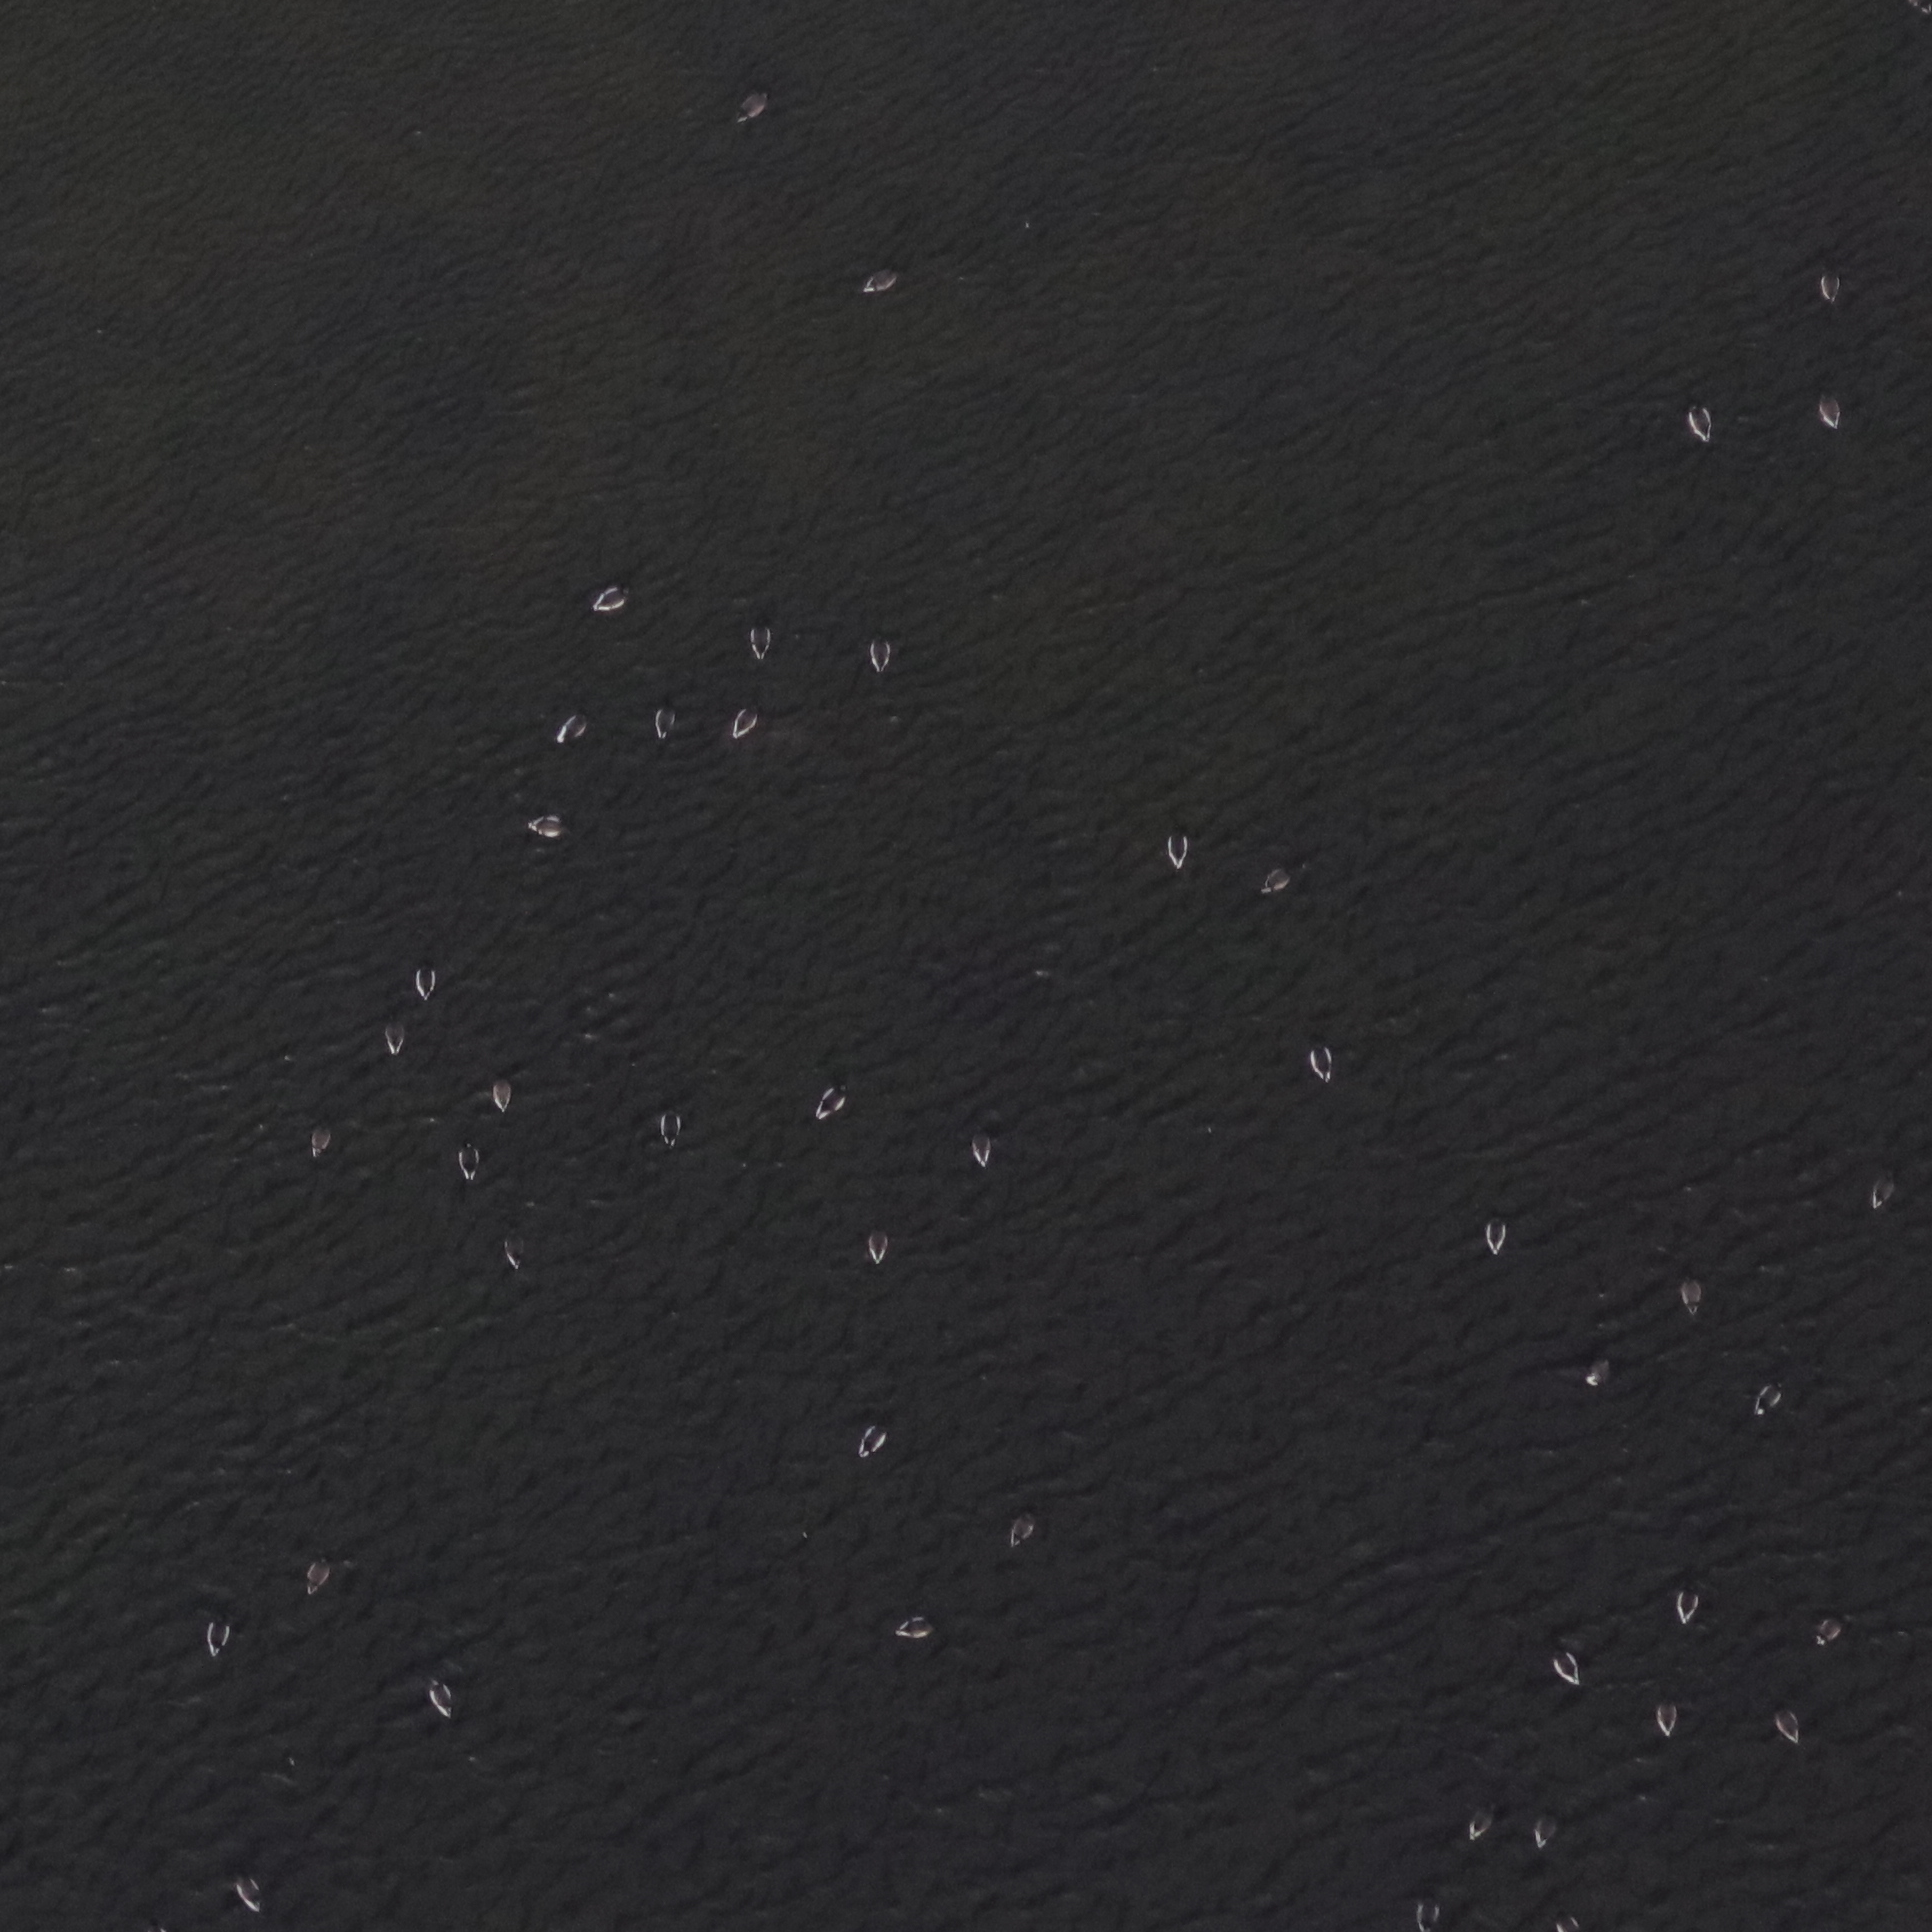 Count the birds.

46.